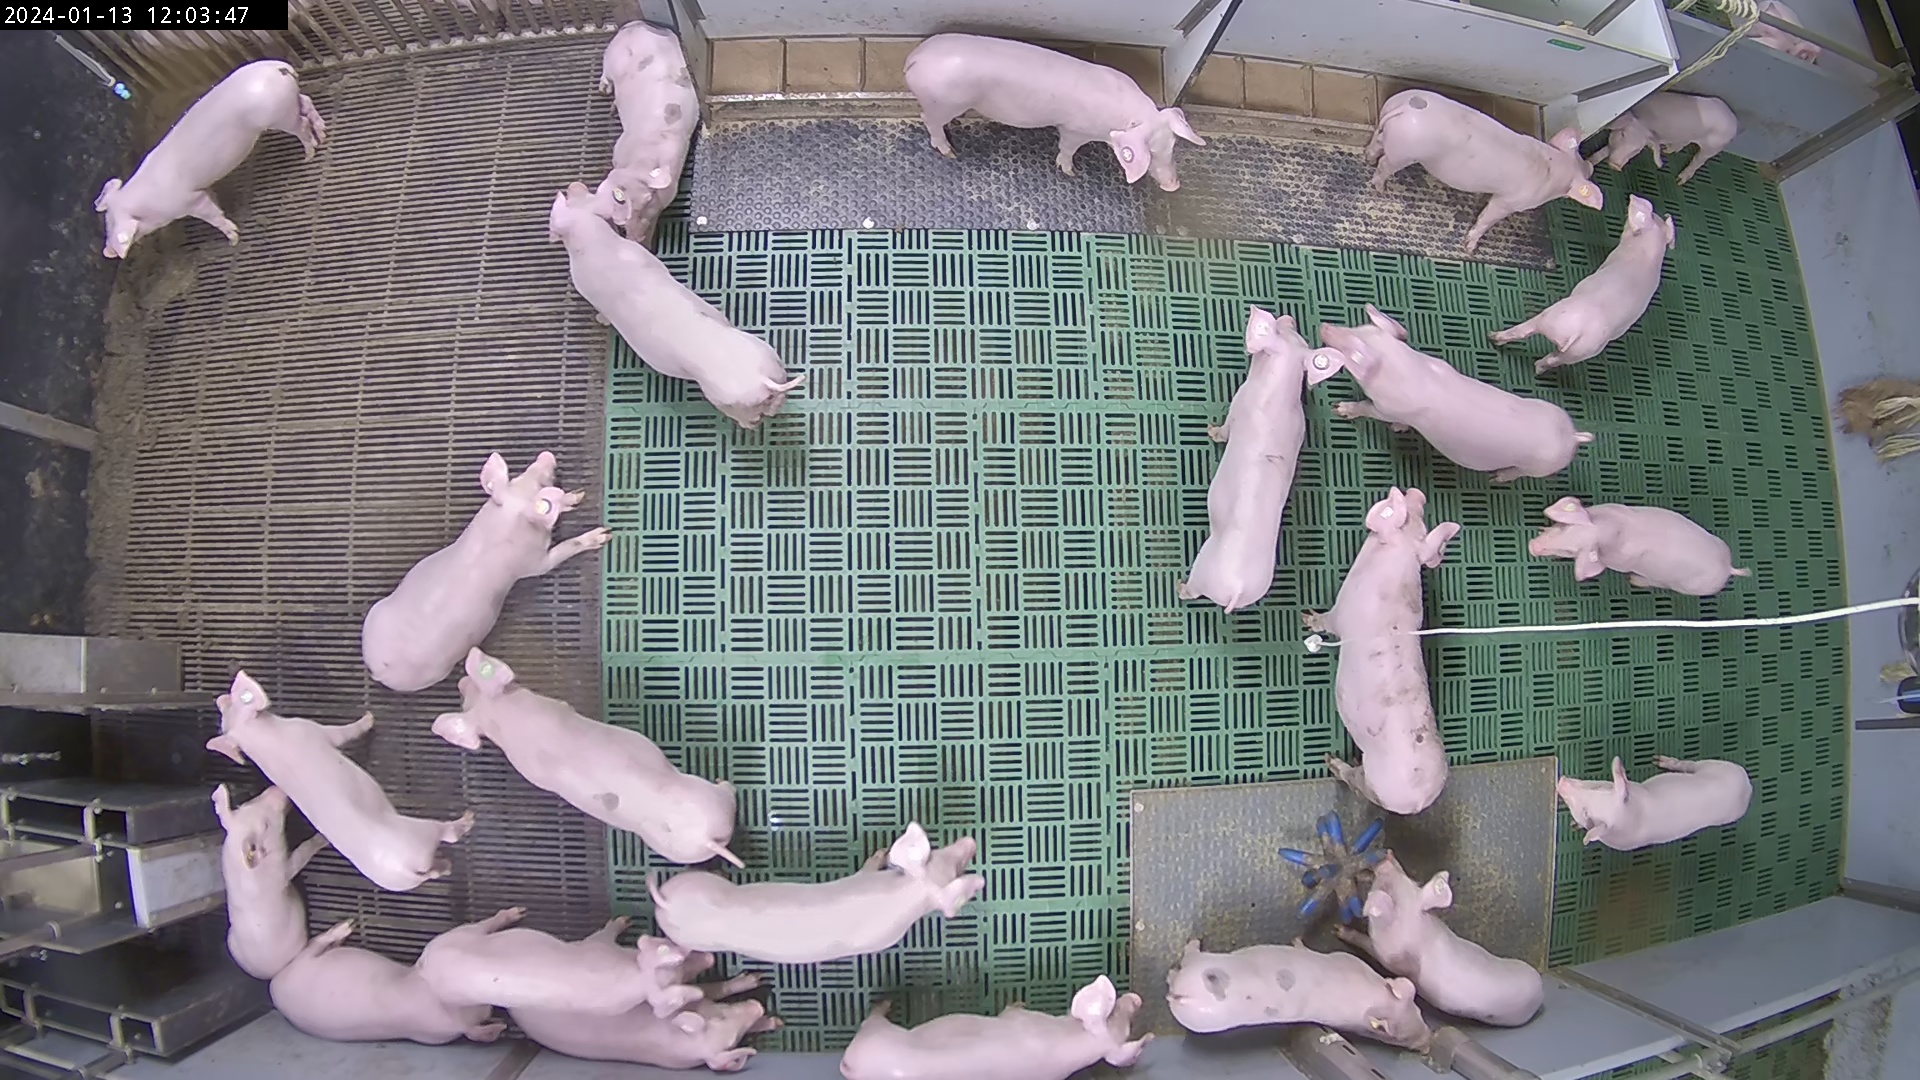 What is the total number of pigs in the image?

26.